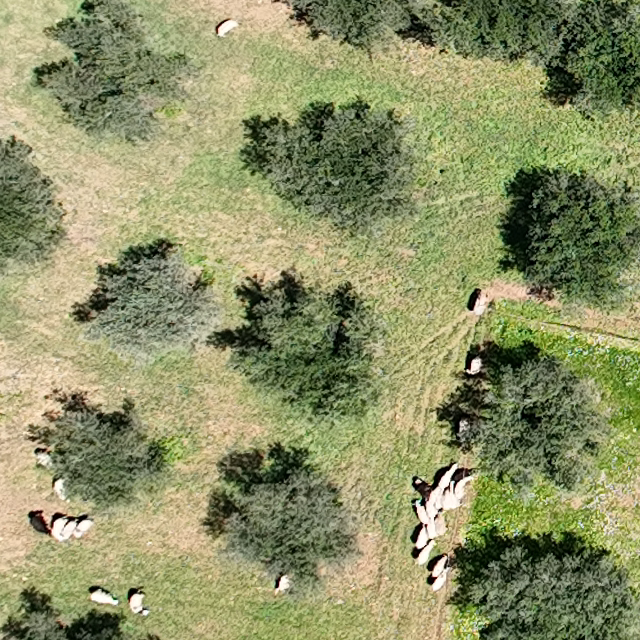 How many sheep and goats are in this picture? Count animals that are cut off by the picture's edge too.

23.